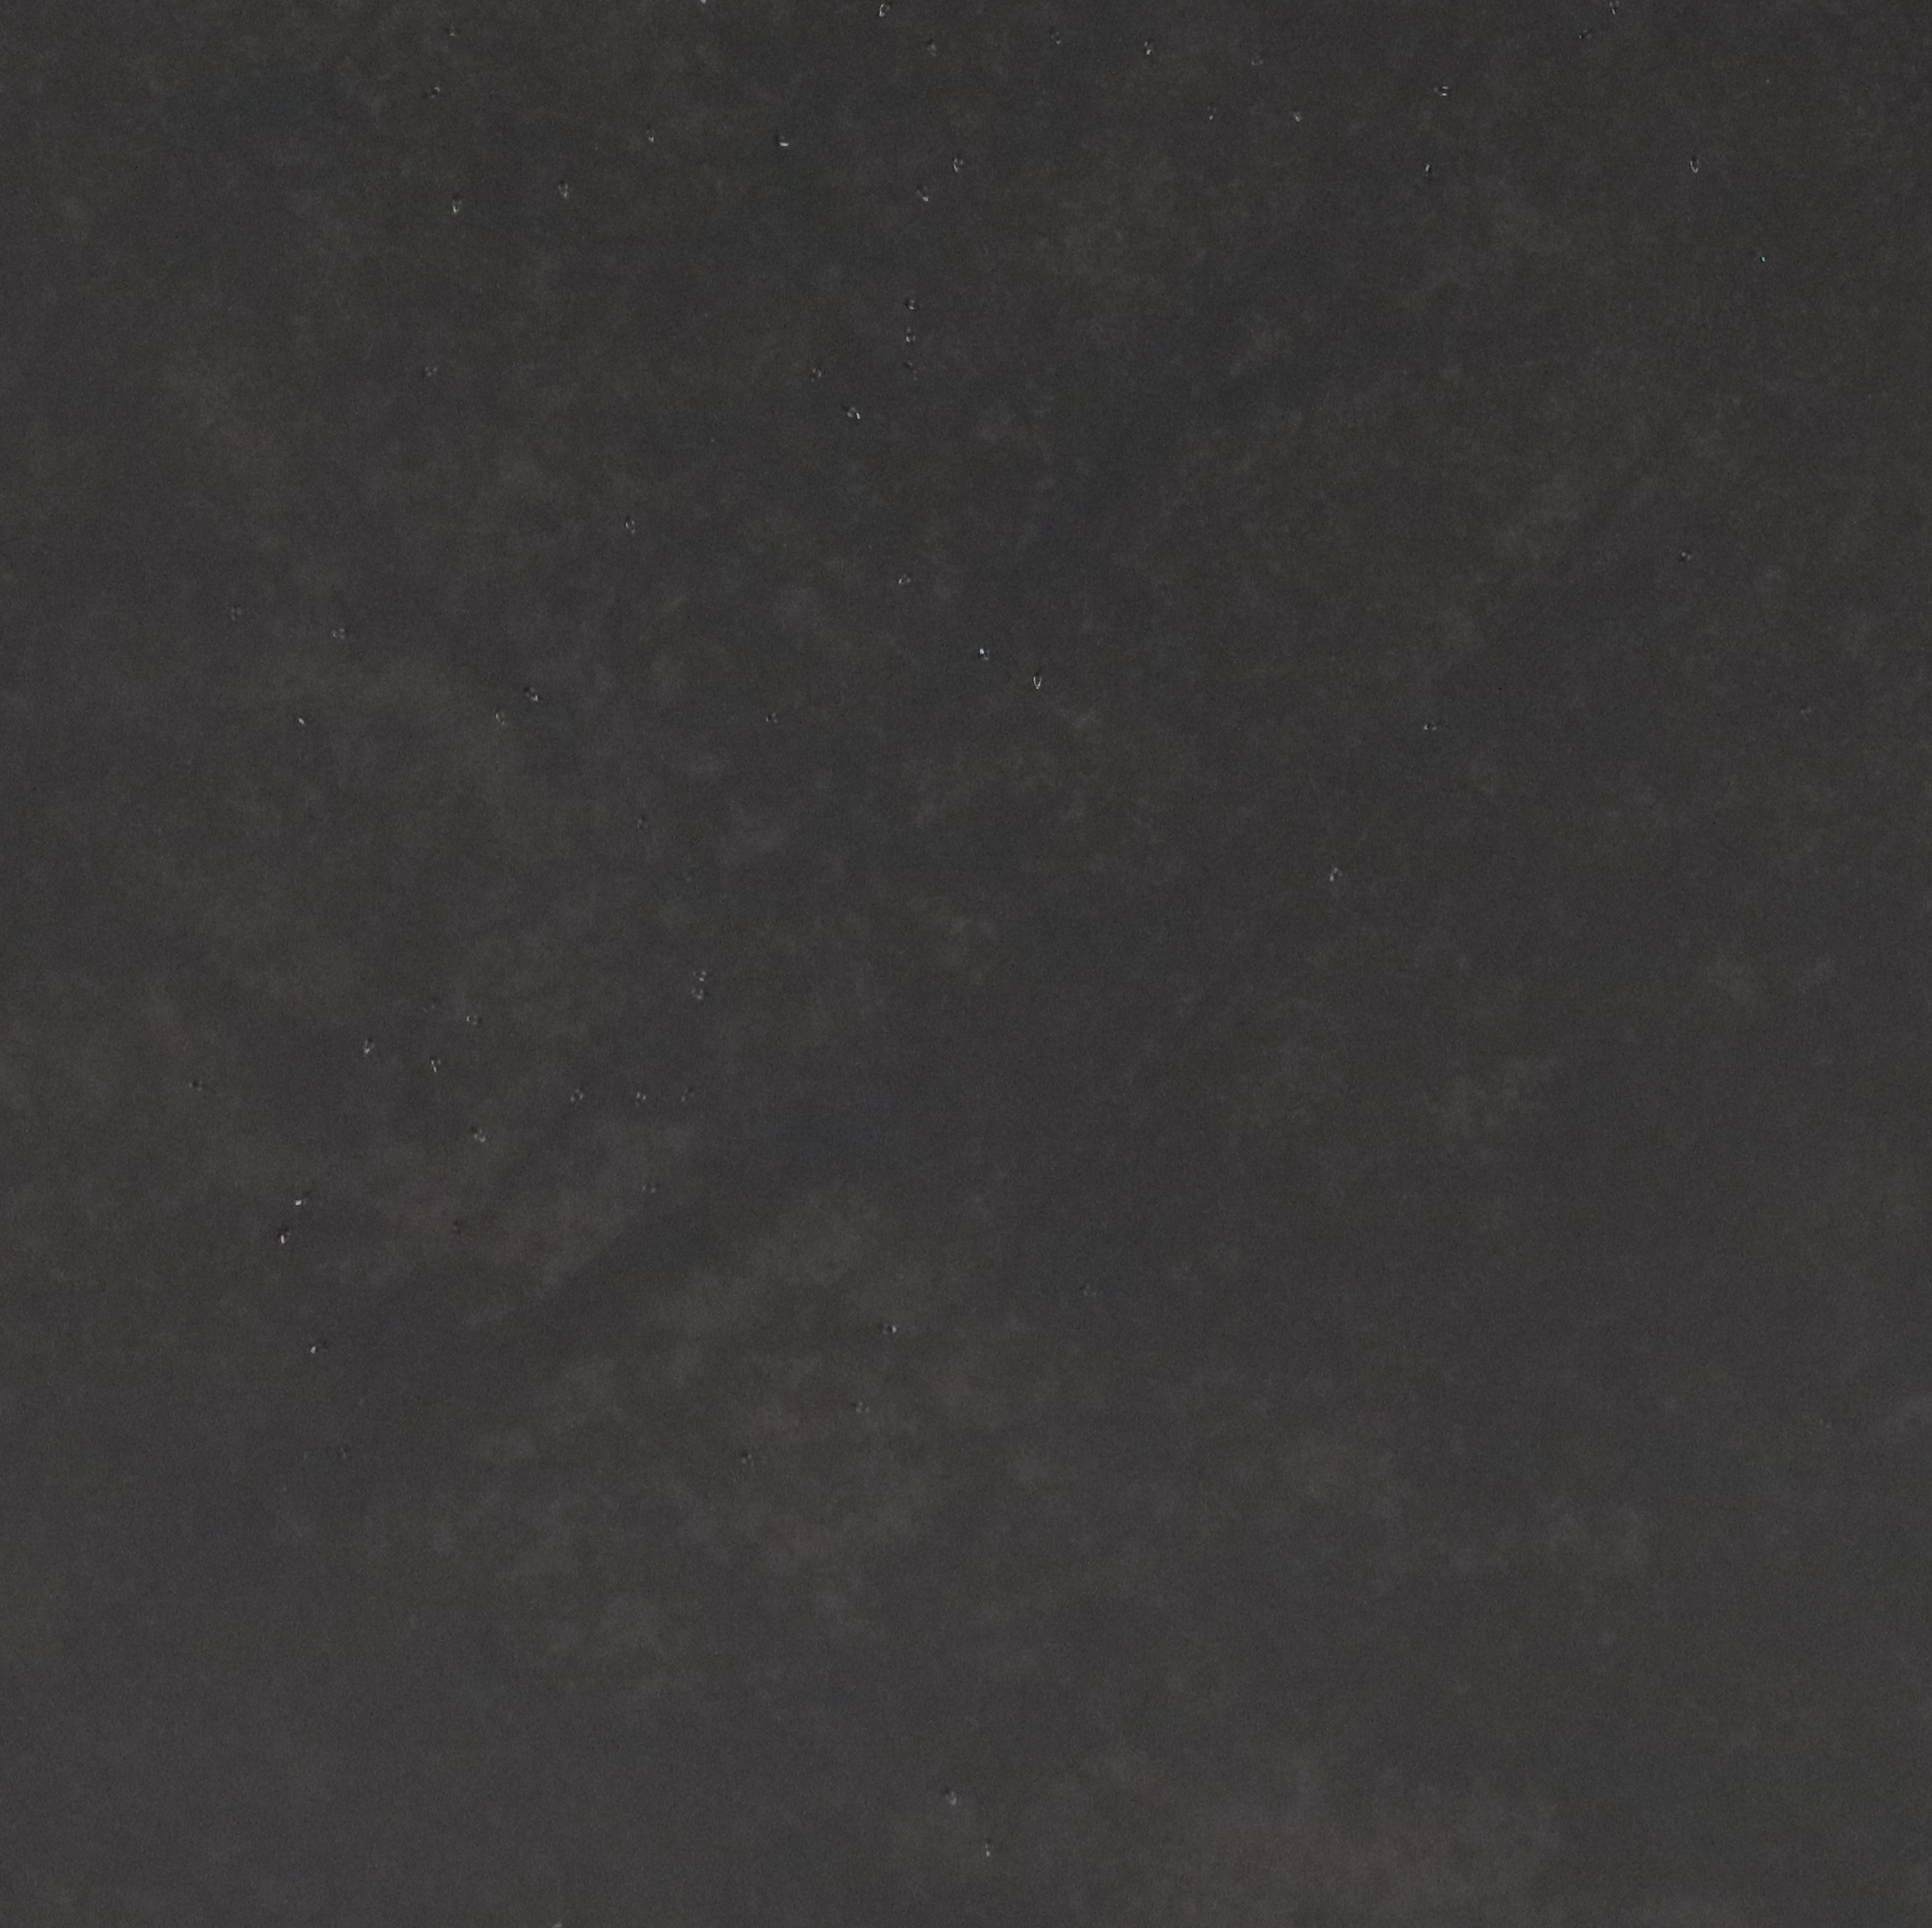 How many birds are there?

64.